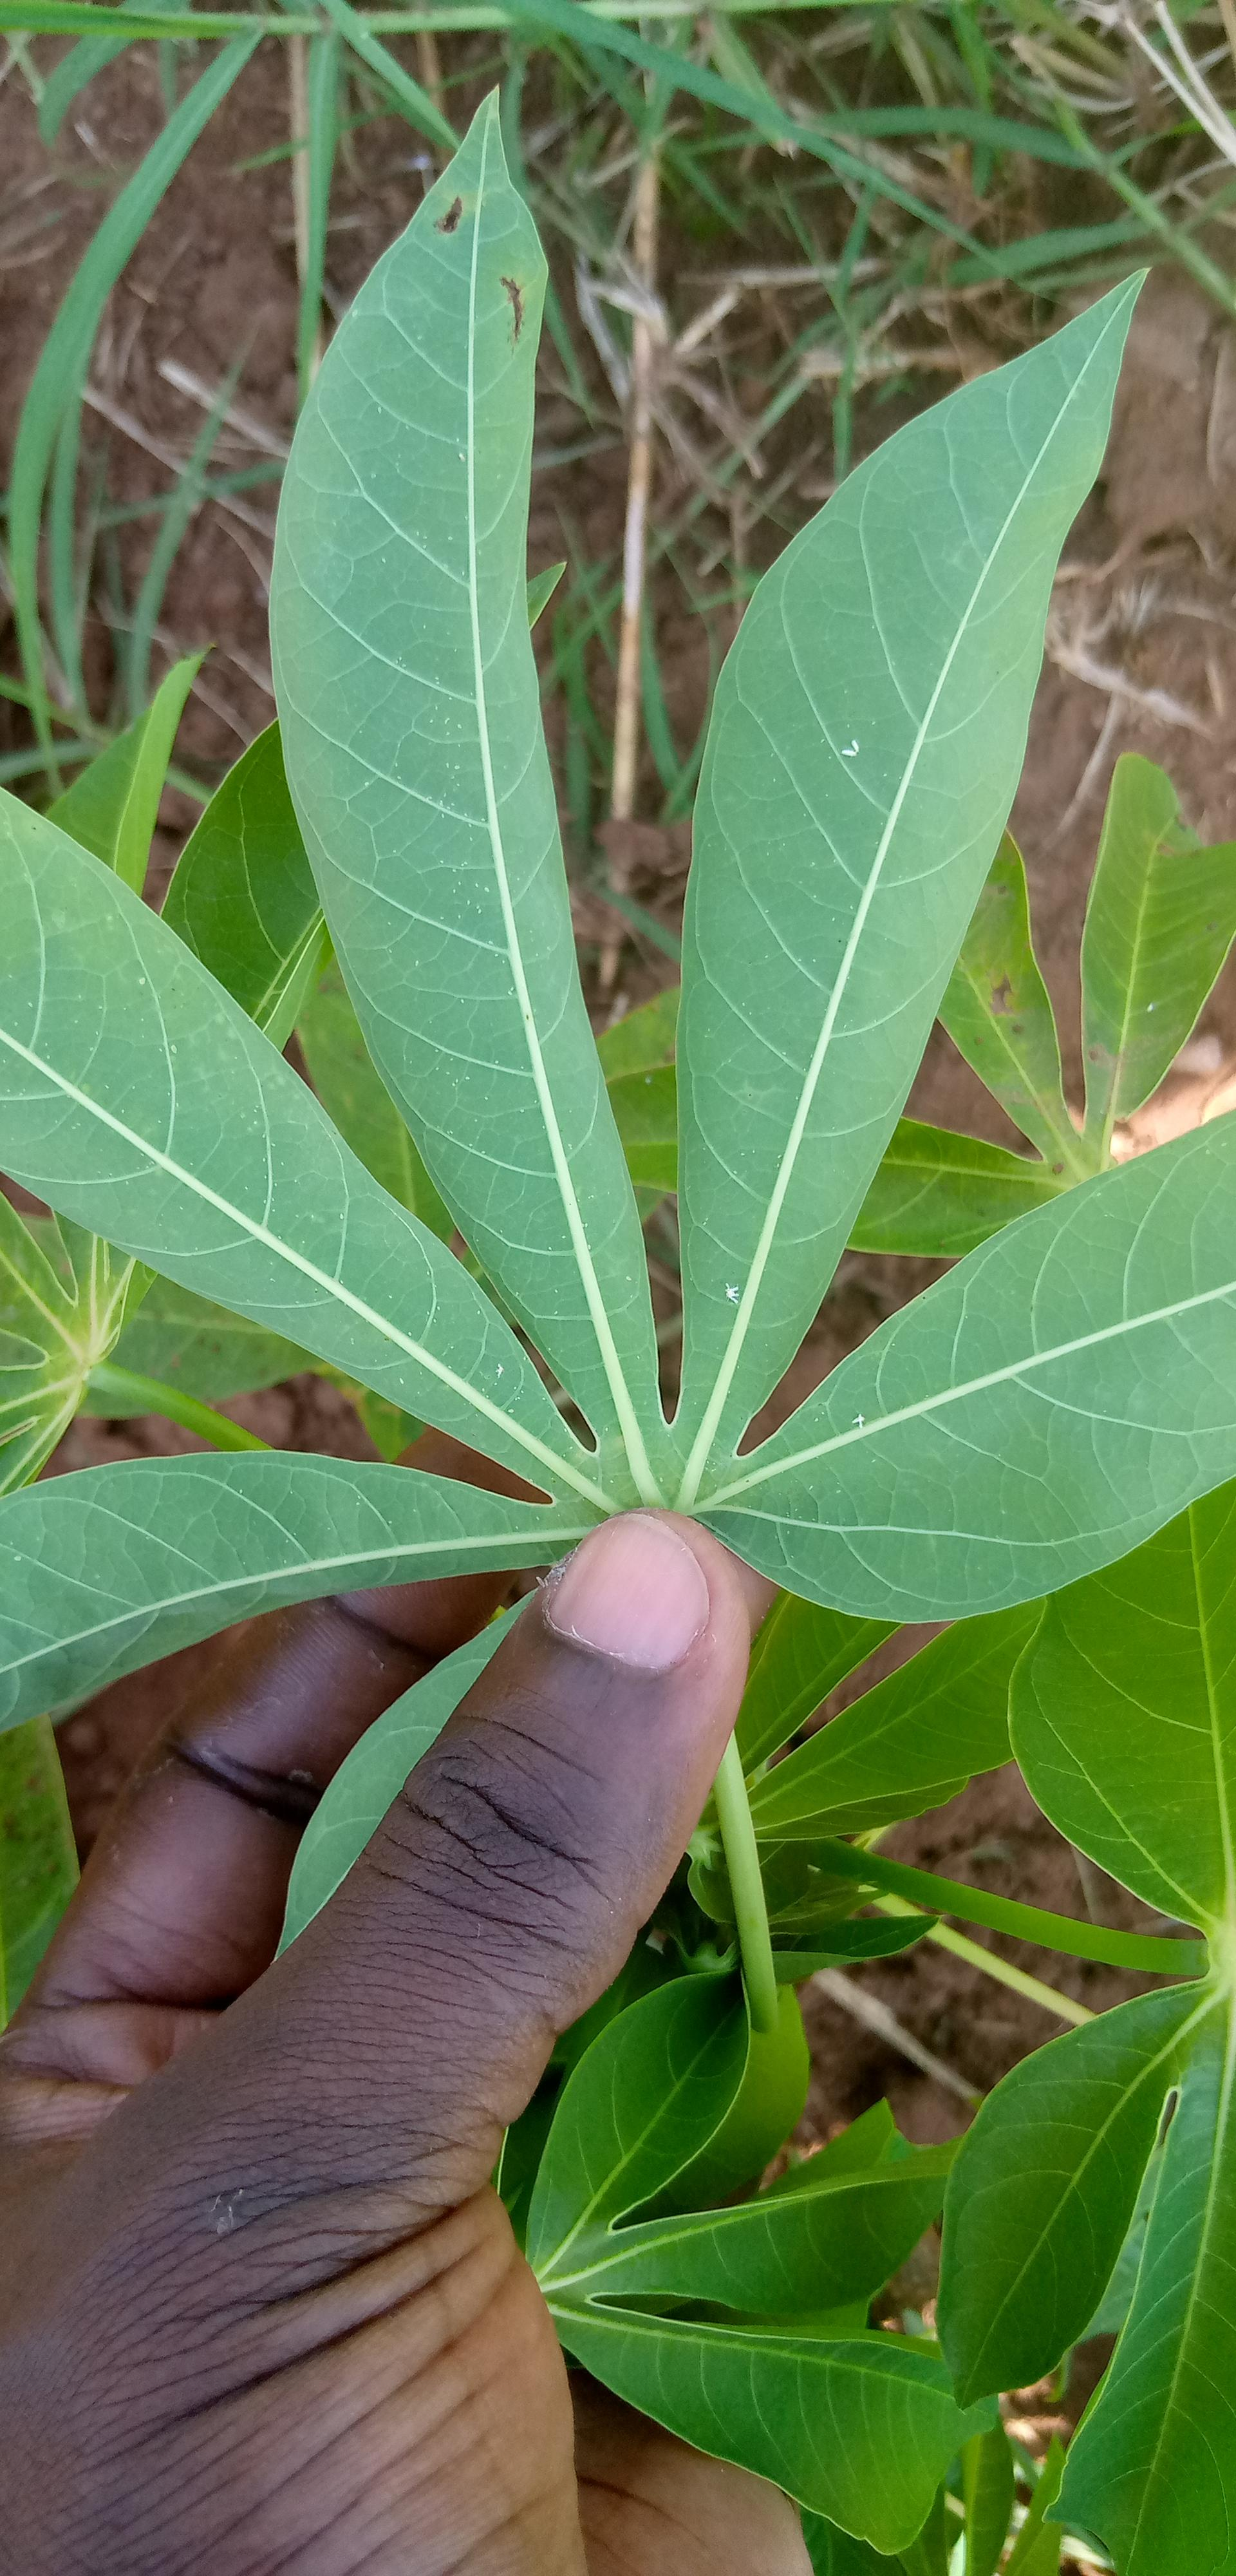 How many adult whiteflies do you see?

5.